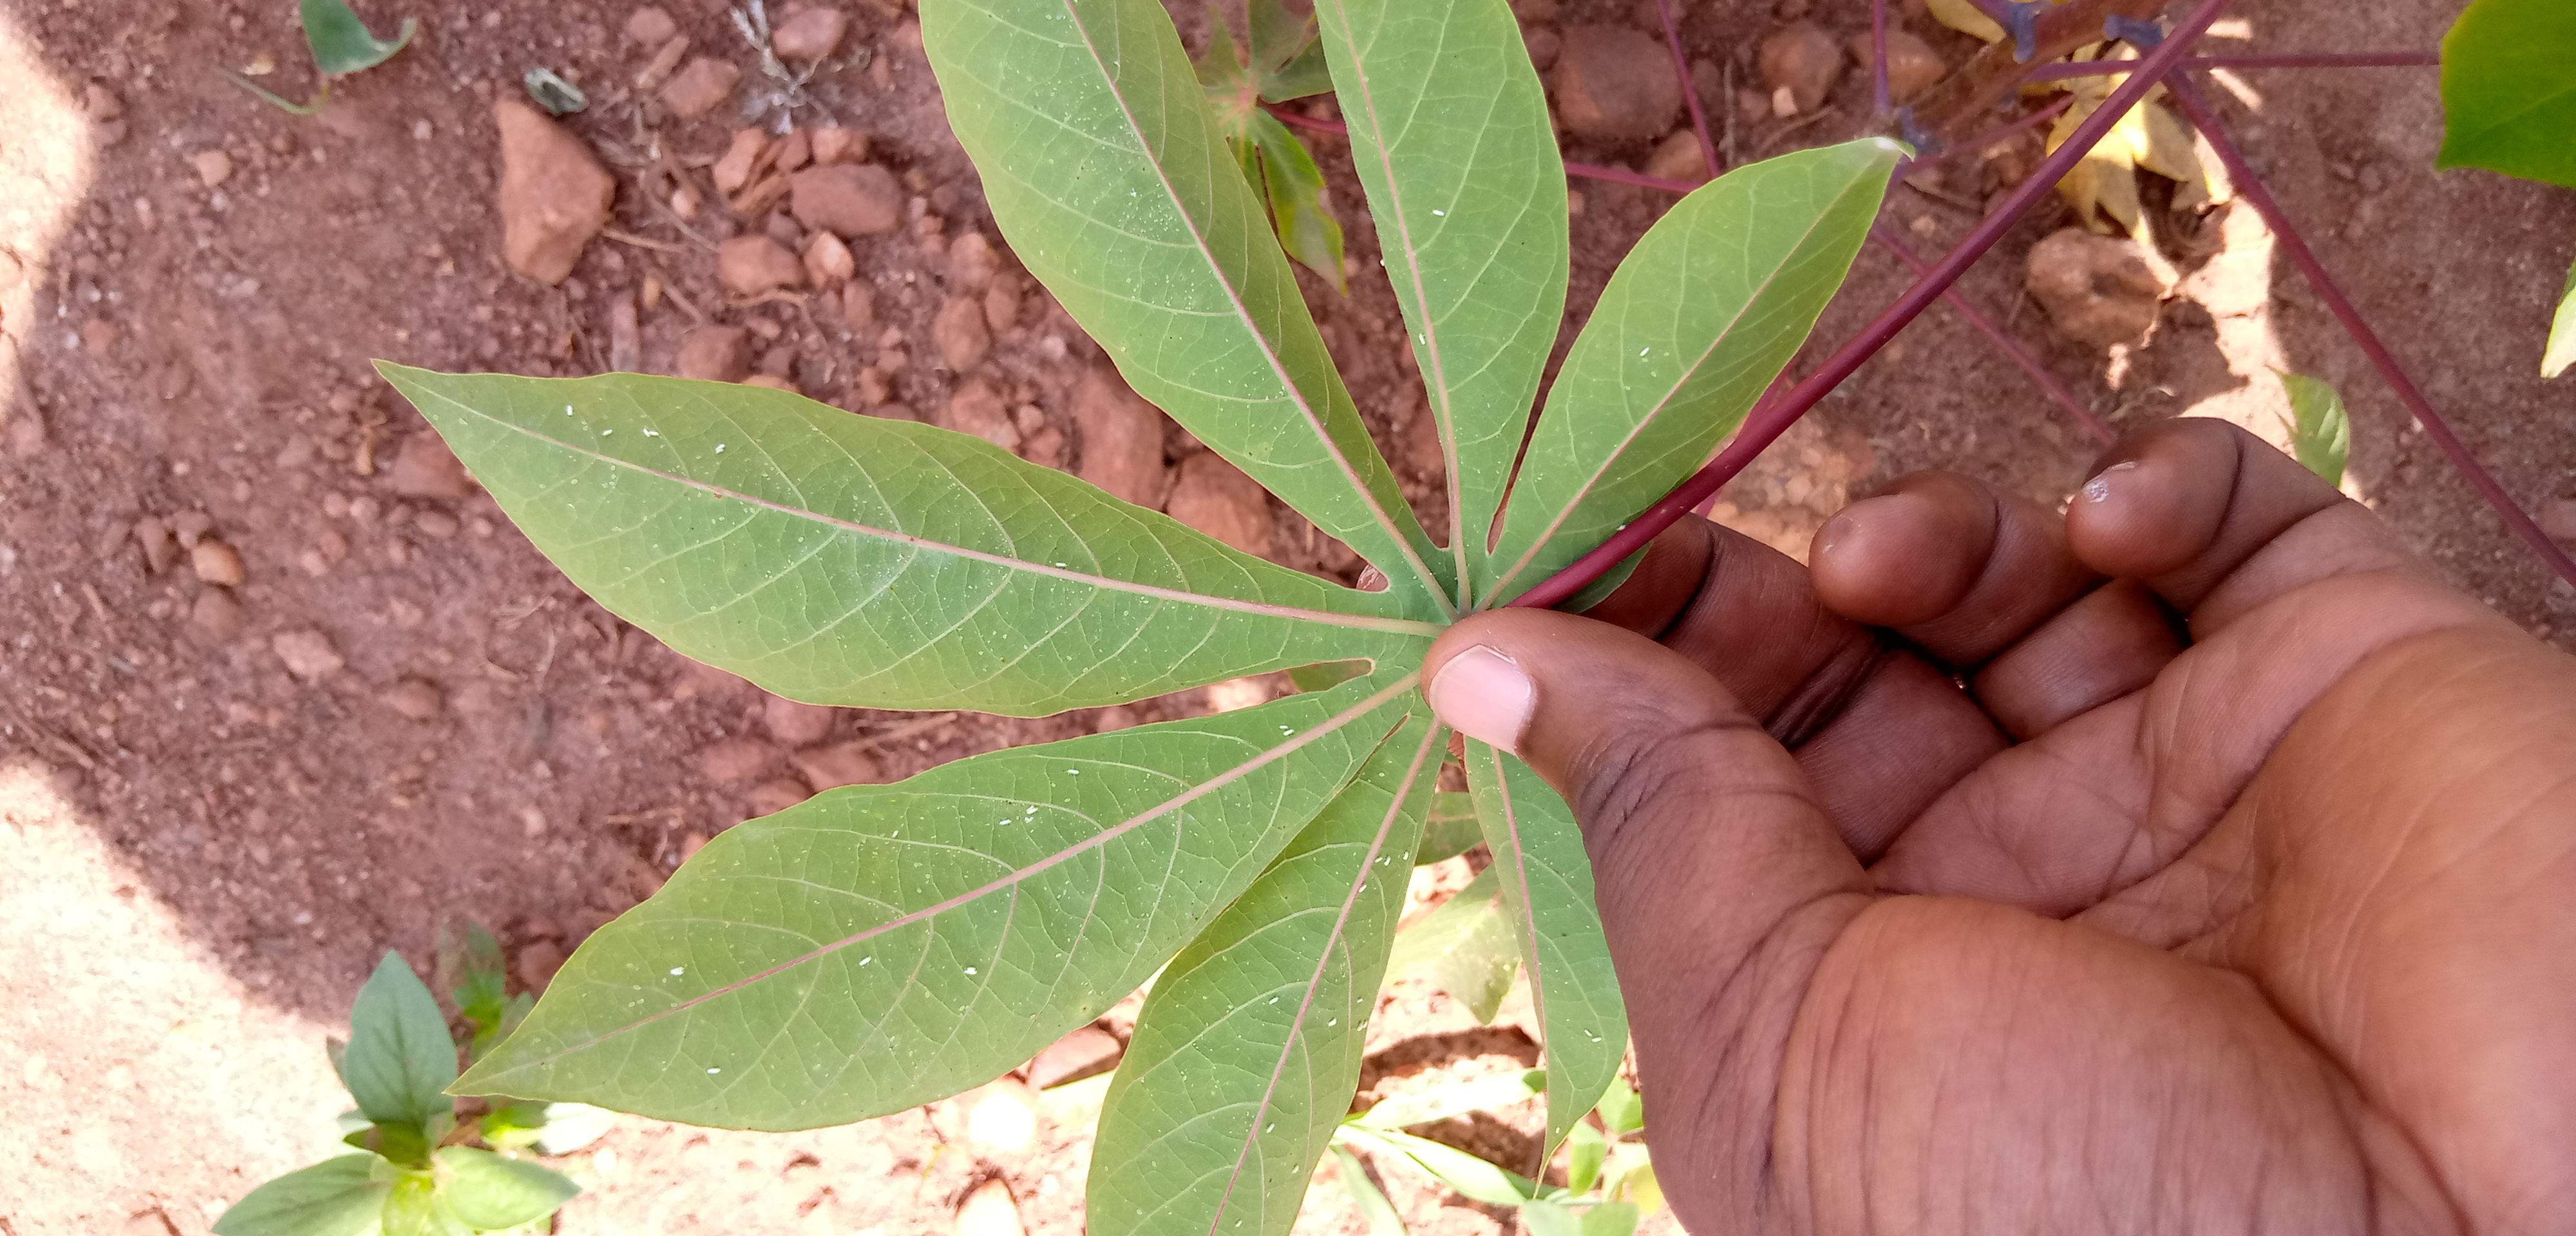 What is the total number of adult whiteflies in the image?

32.